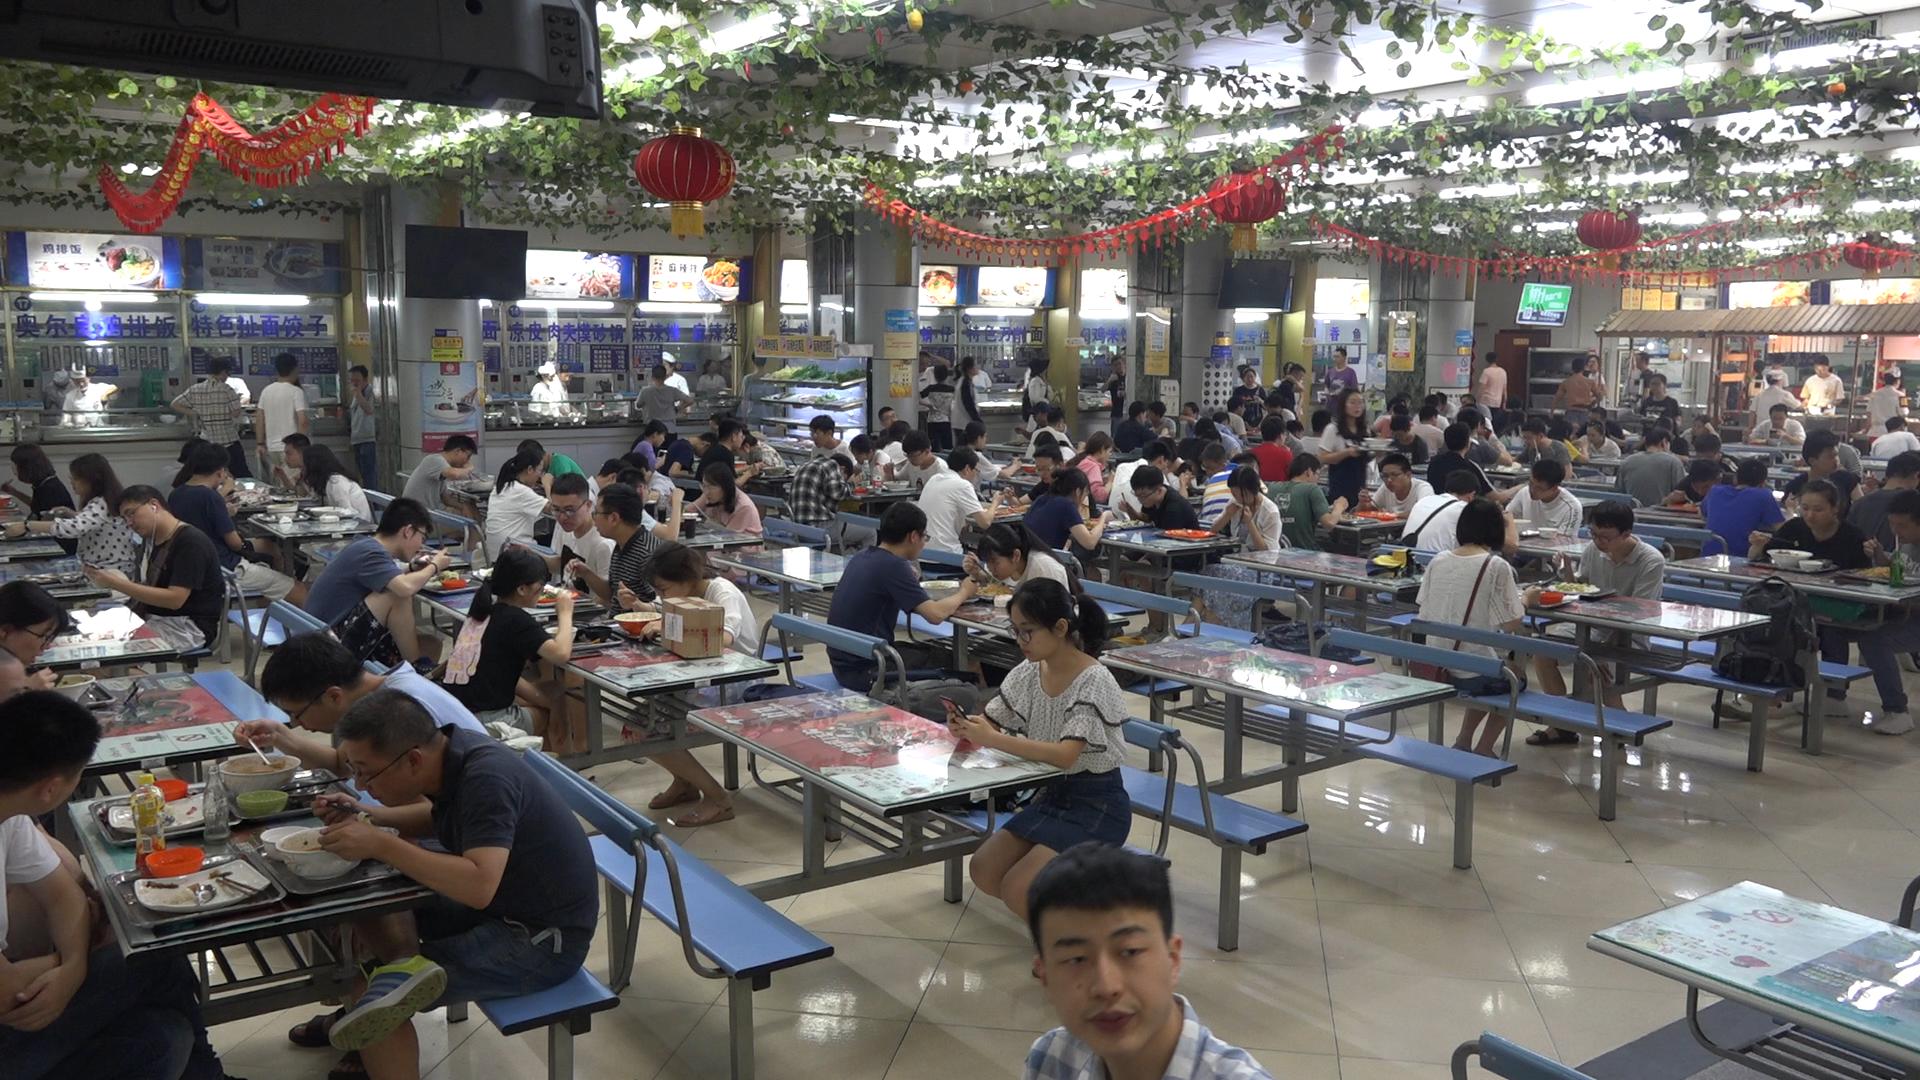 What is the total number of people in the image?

139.